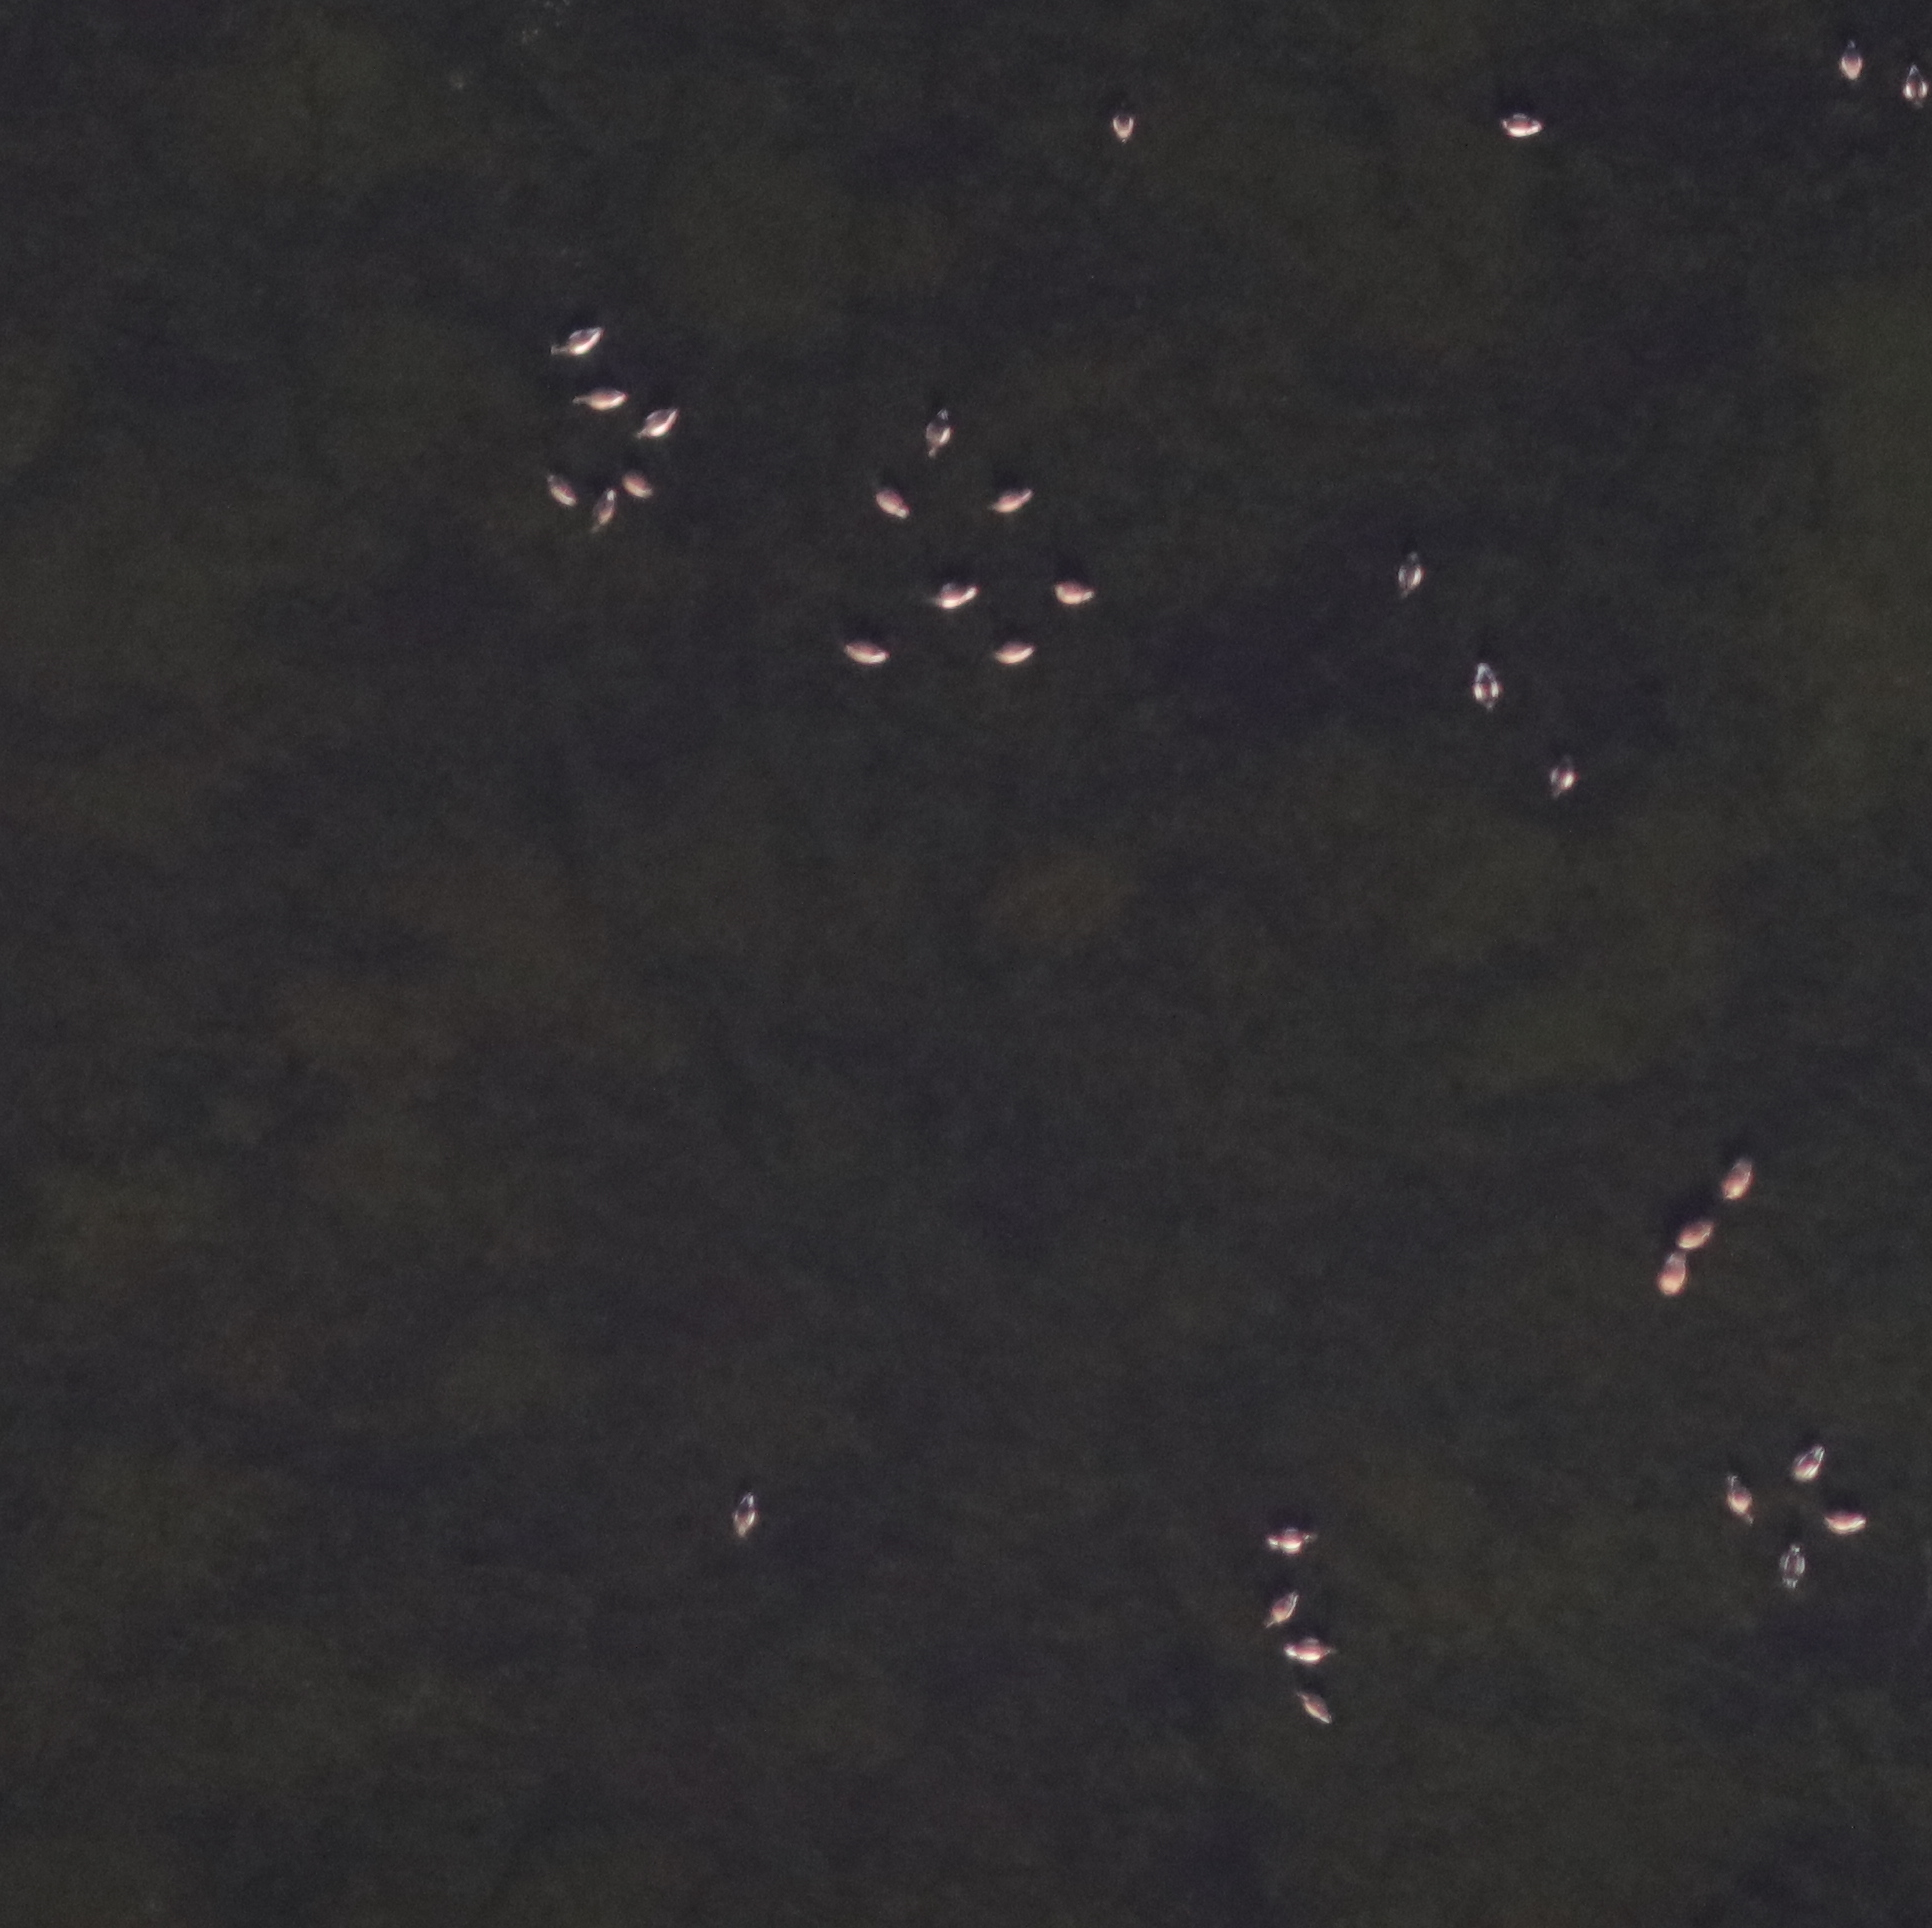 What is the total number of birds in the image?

32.